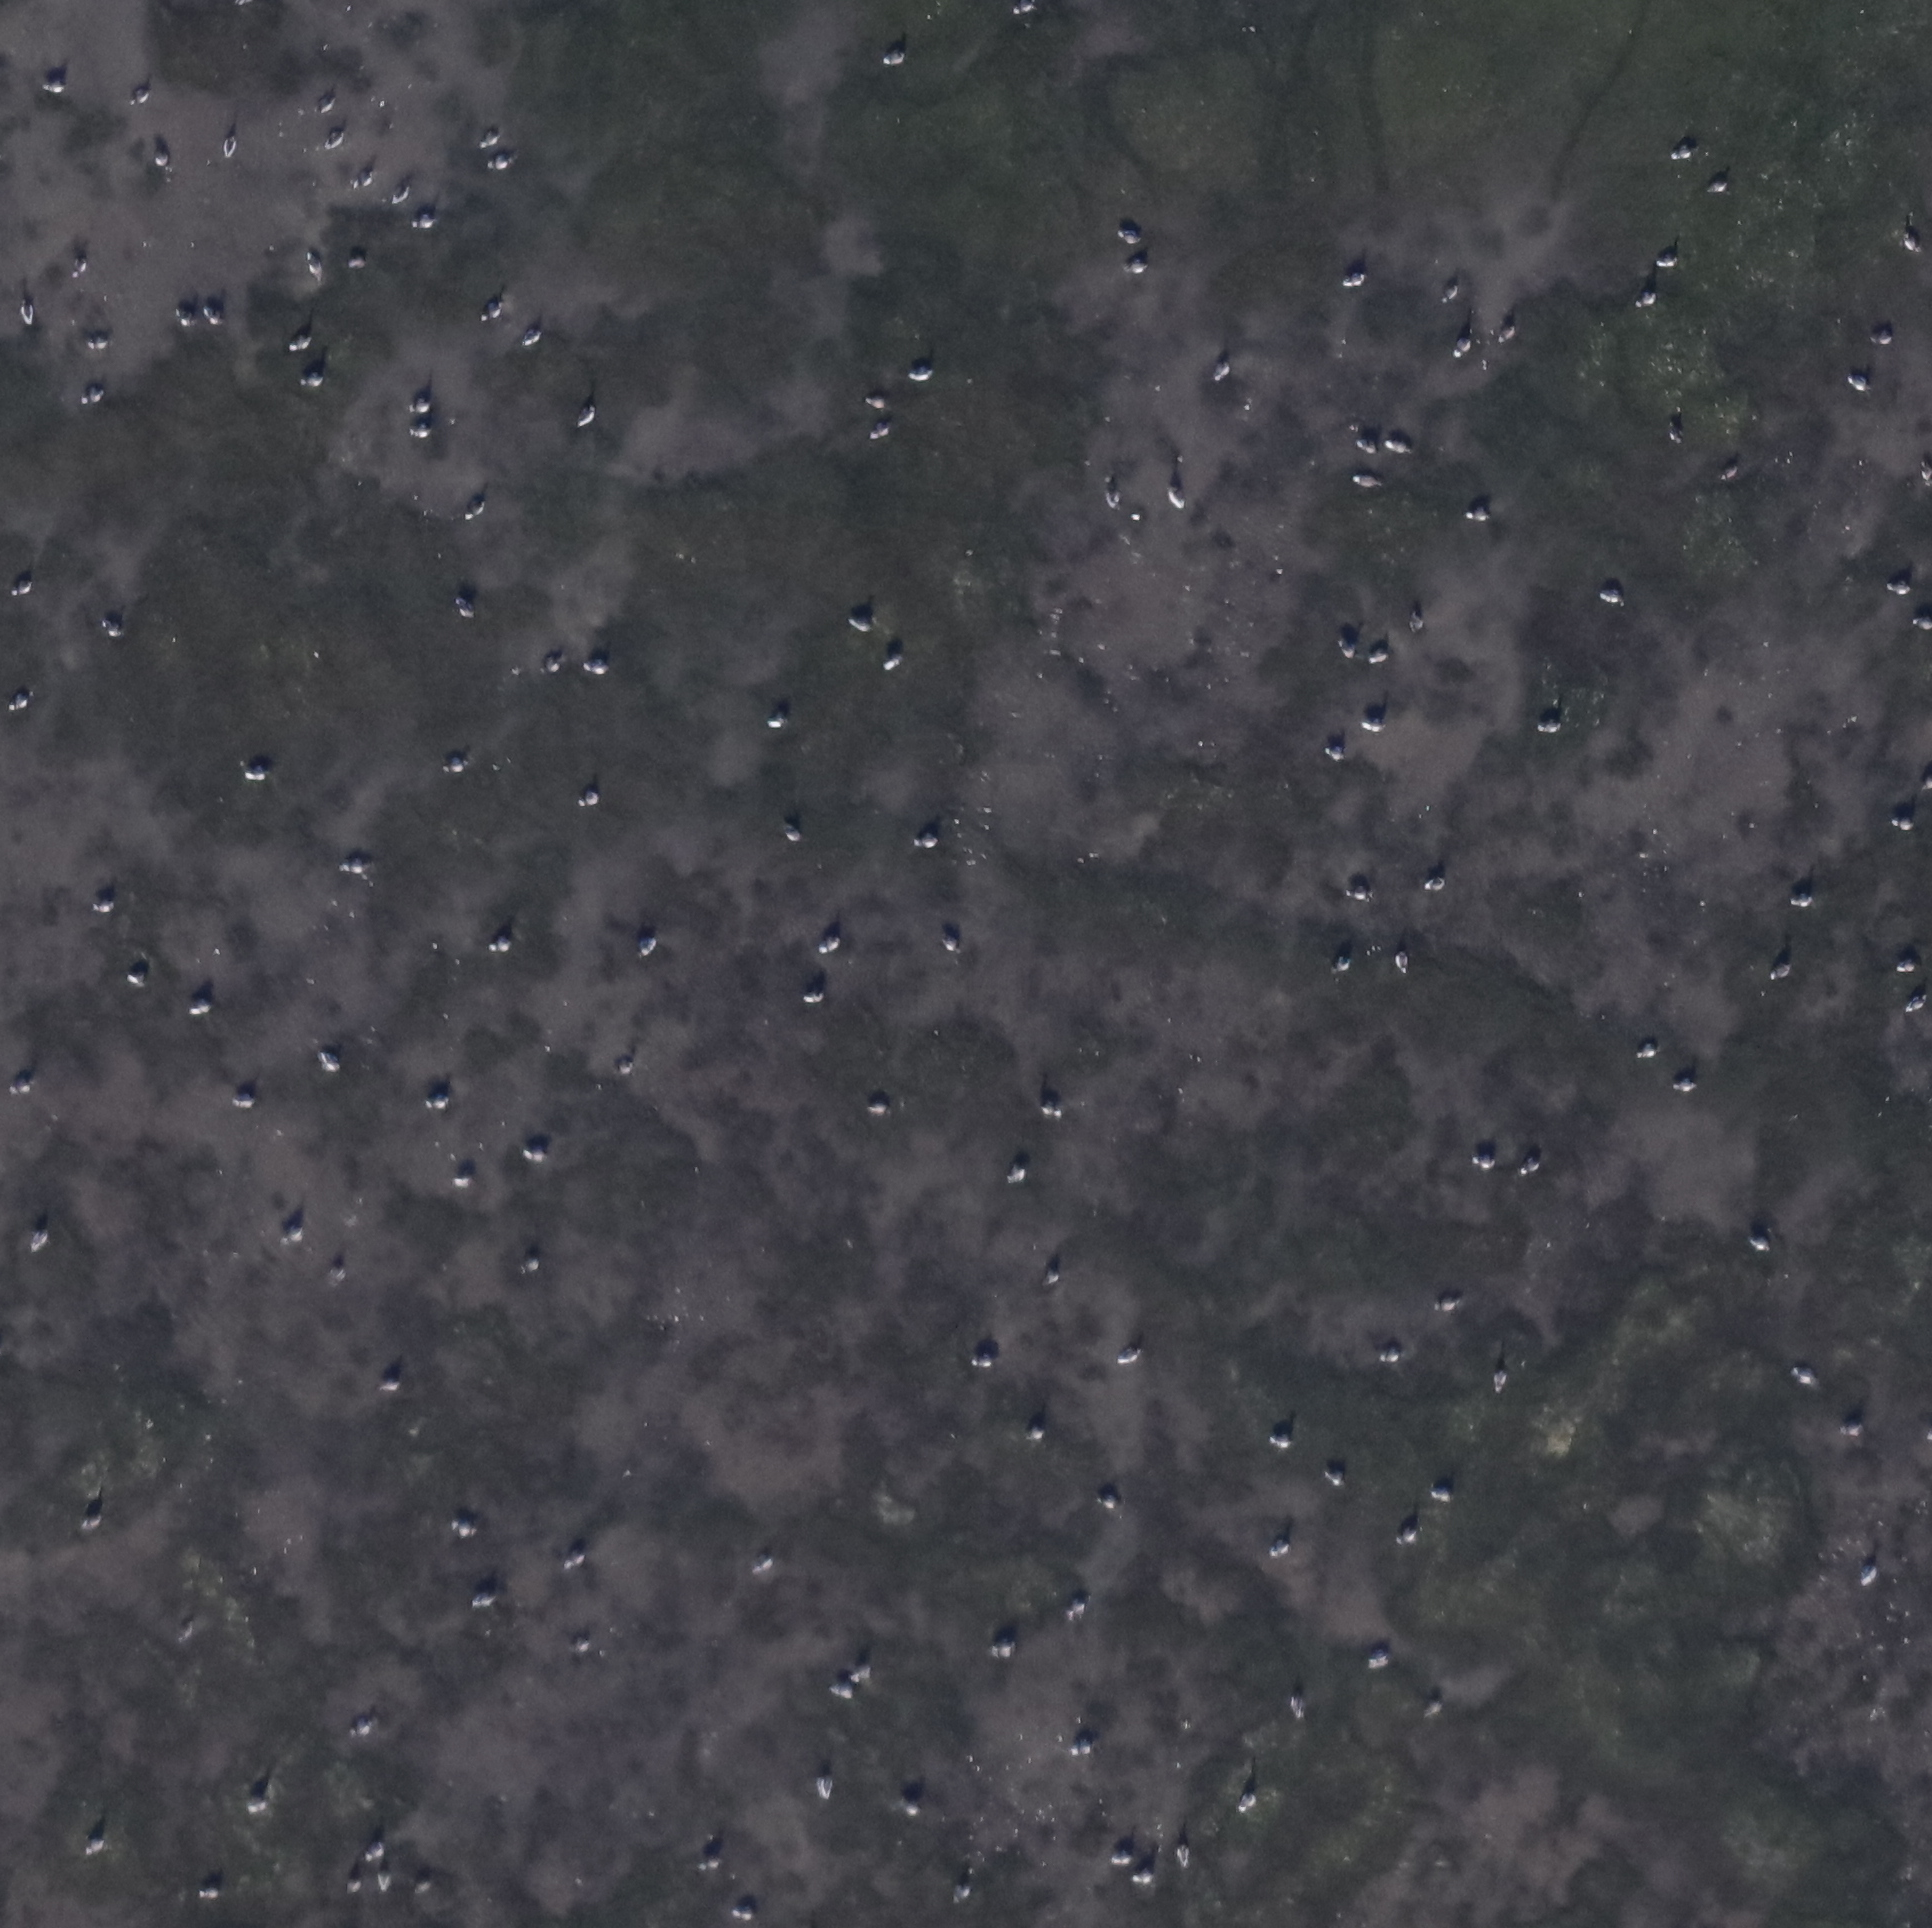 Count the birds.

164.